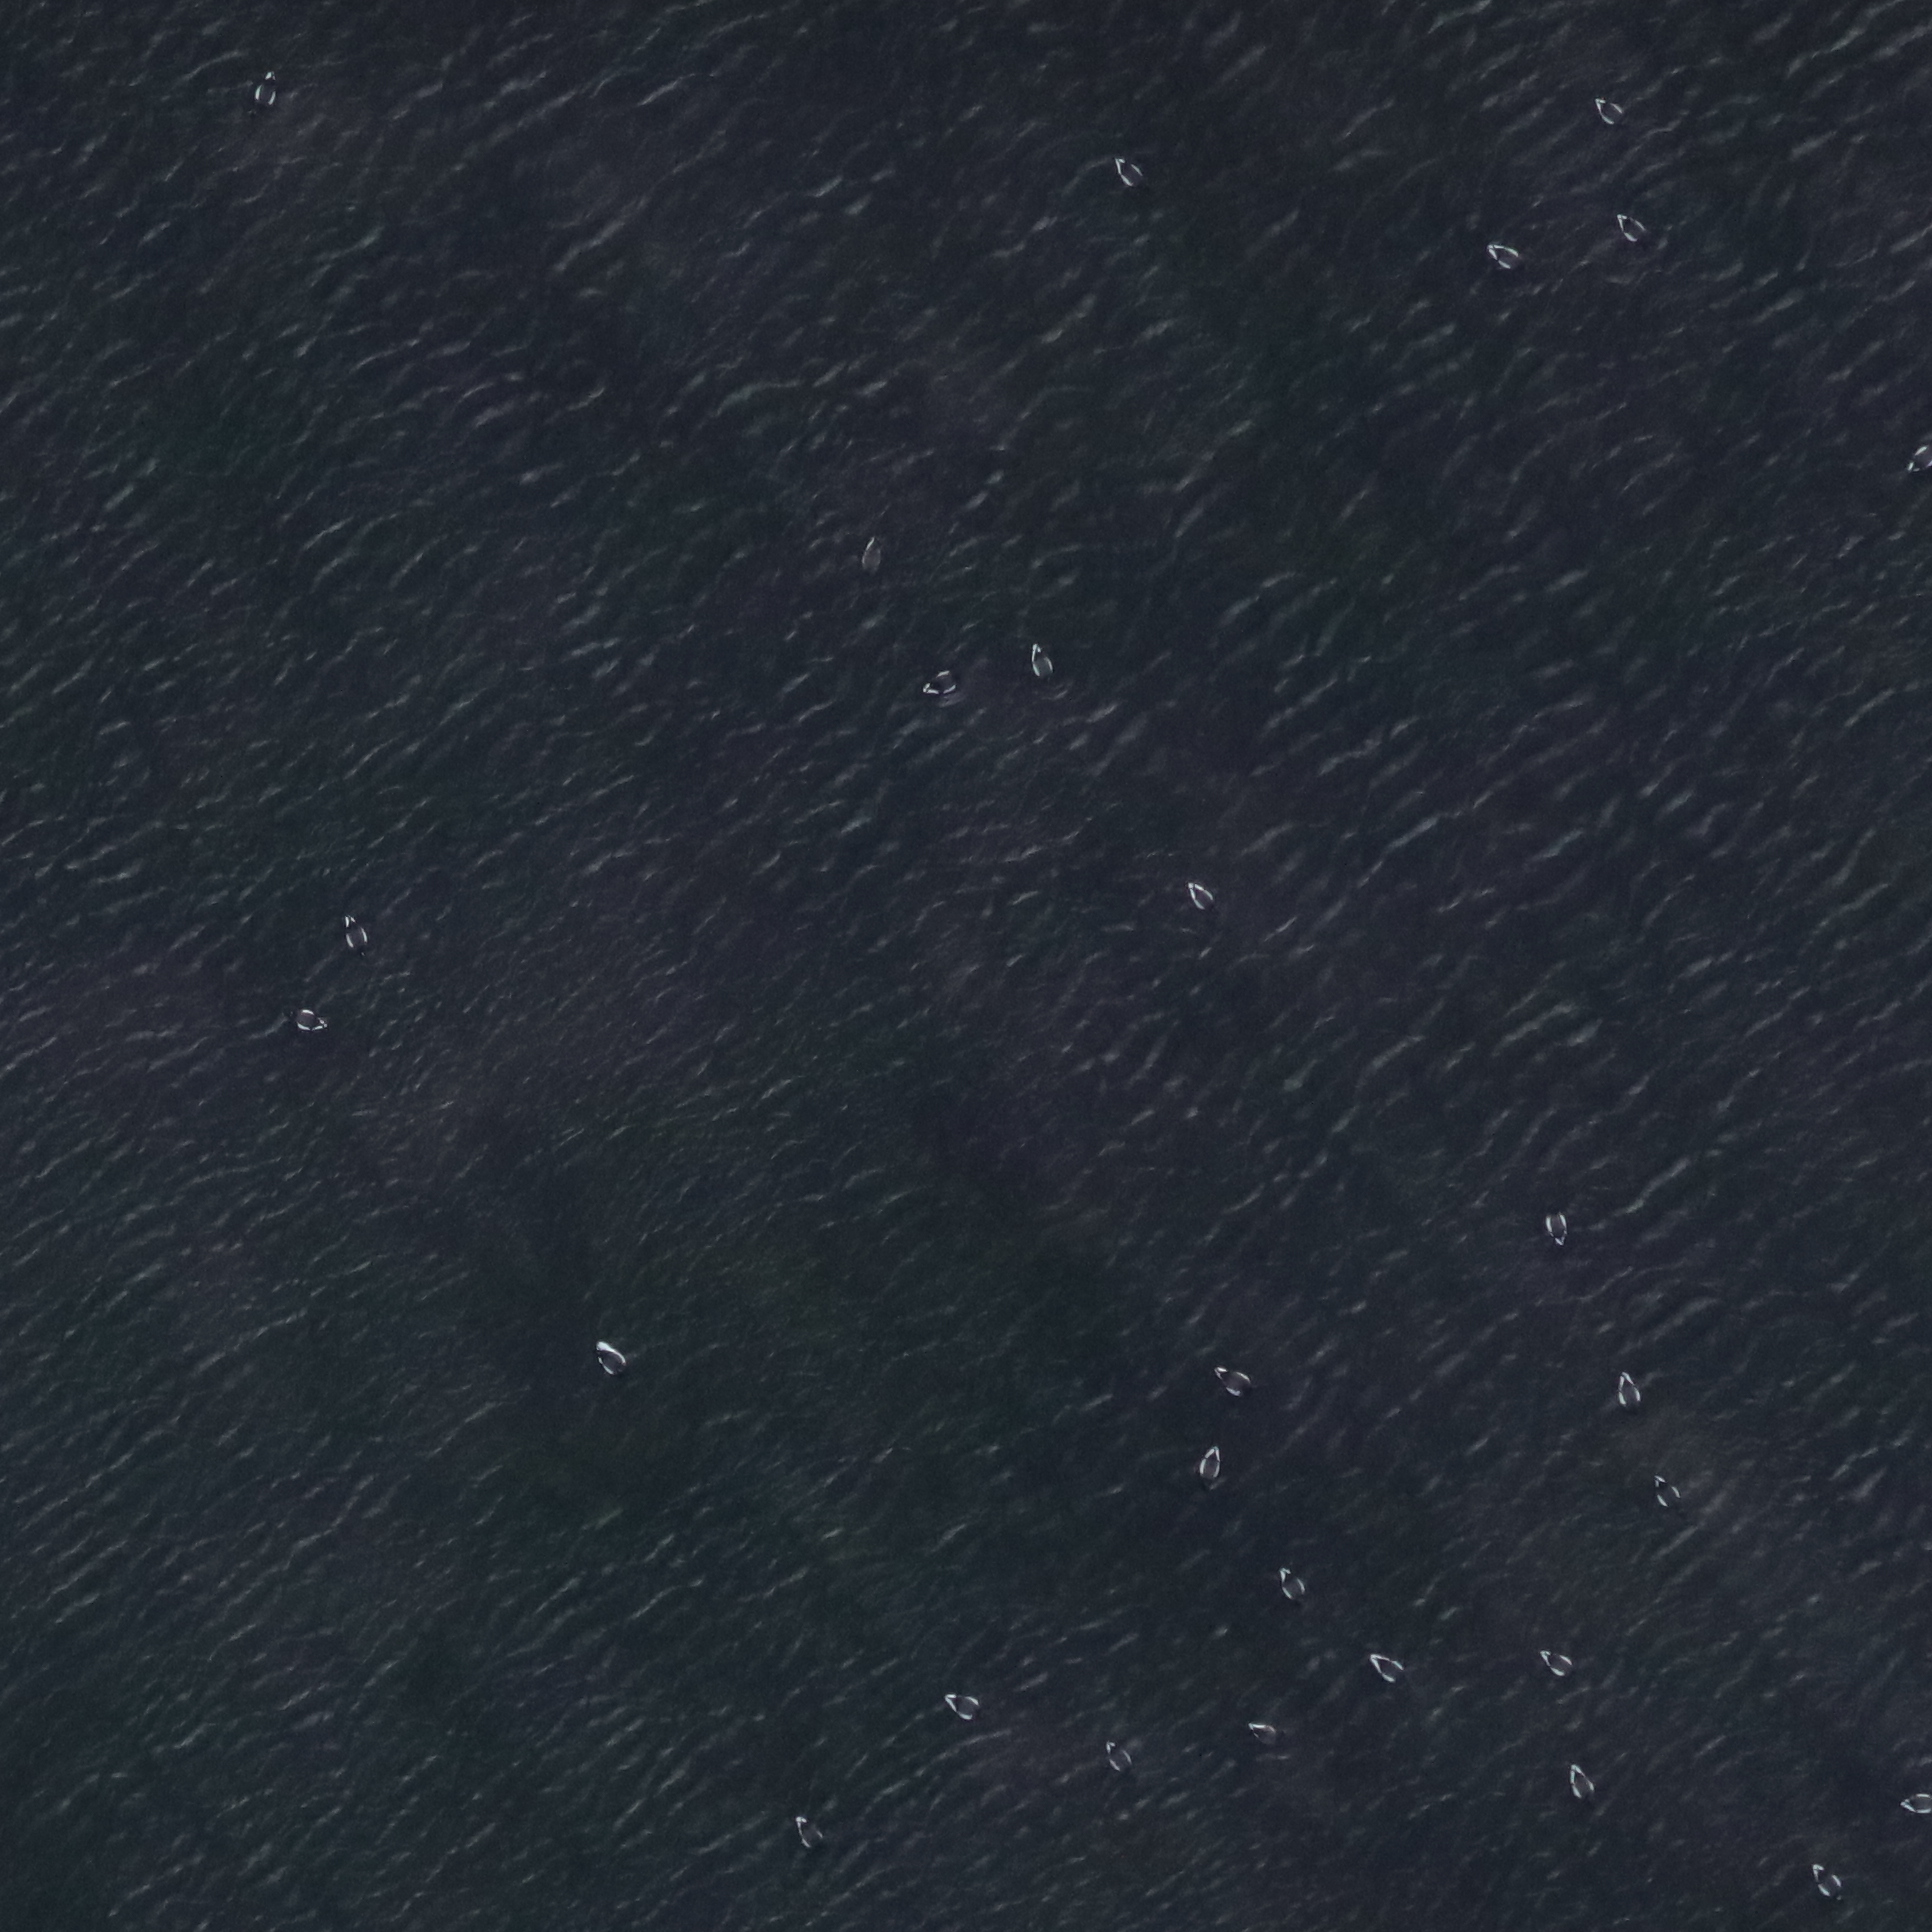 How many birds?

28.